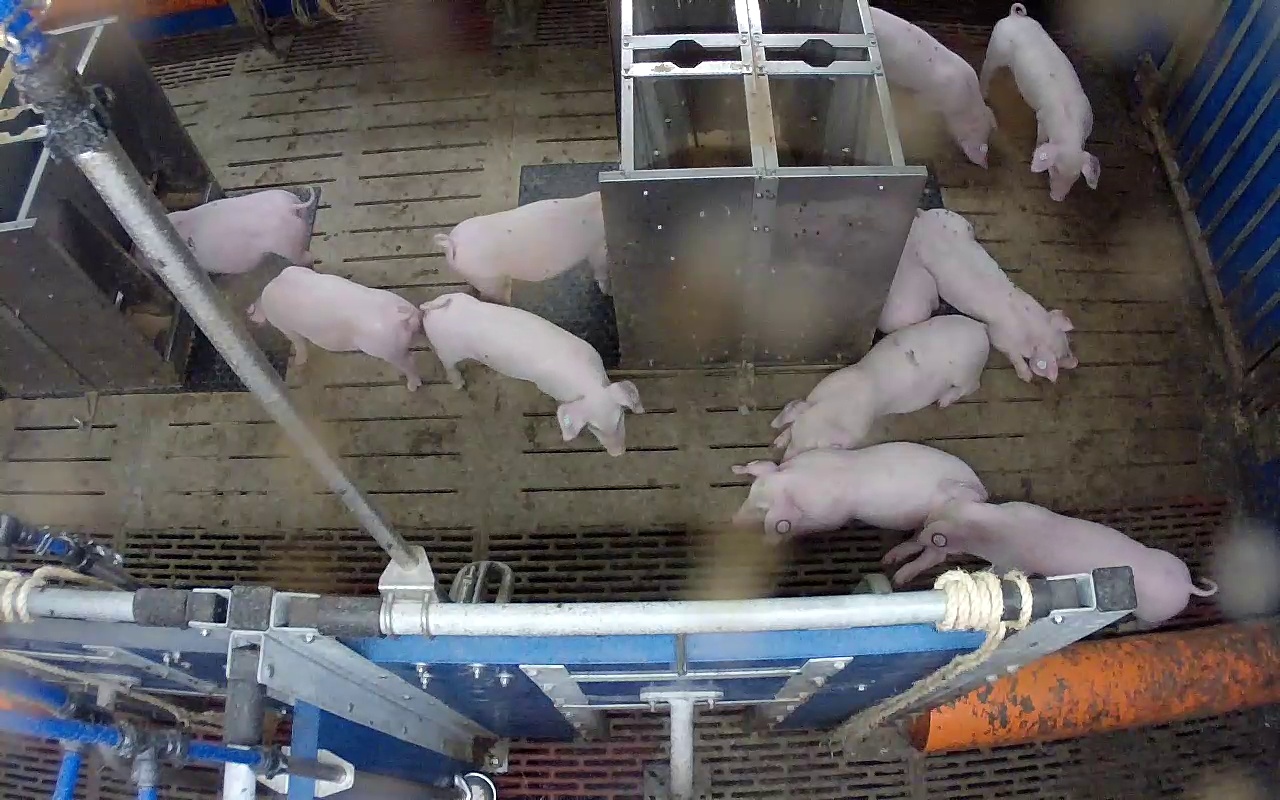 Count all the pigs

11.